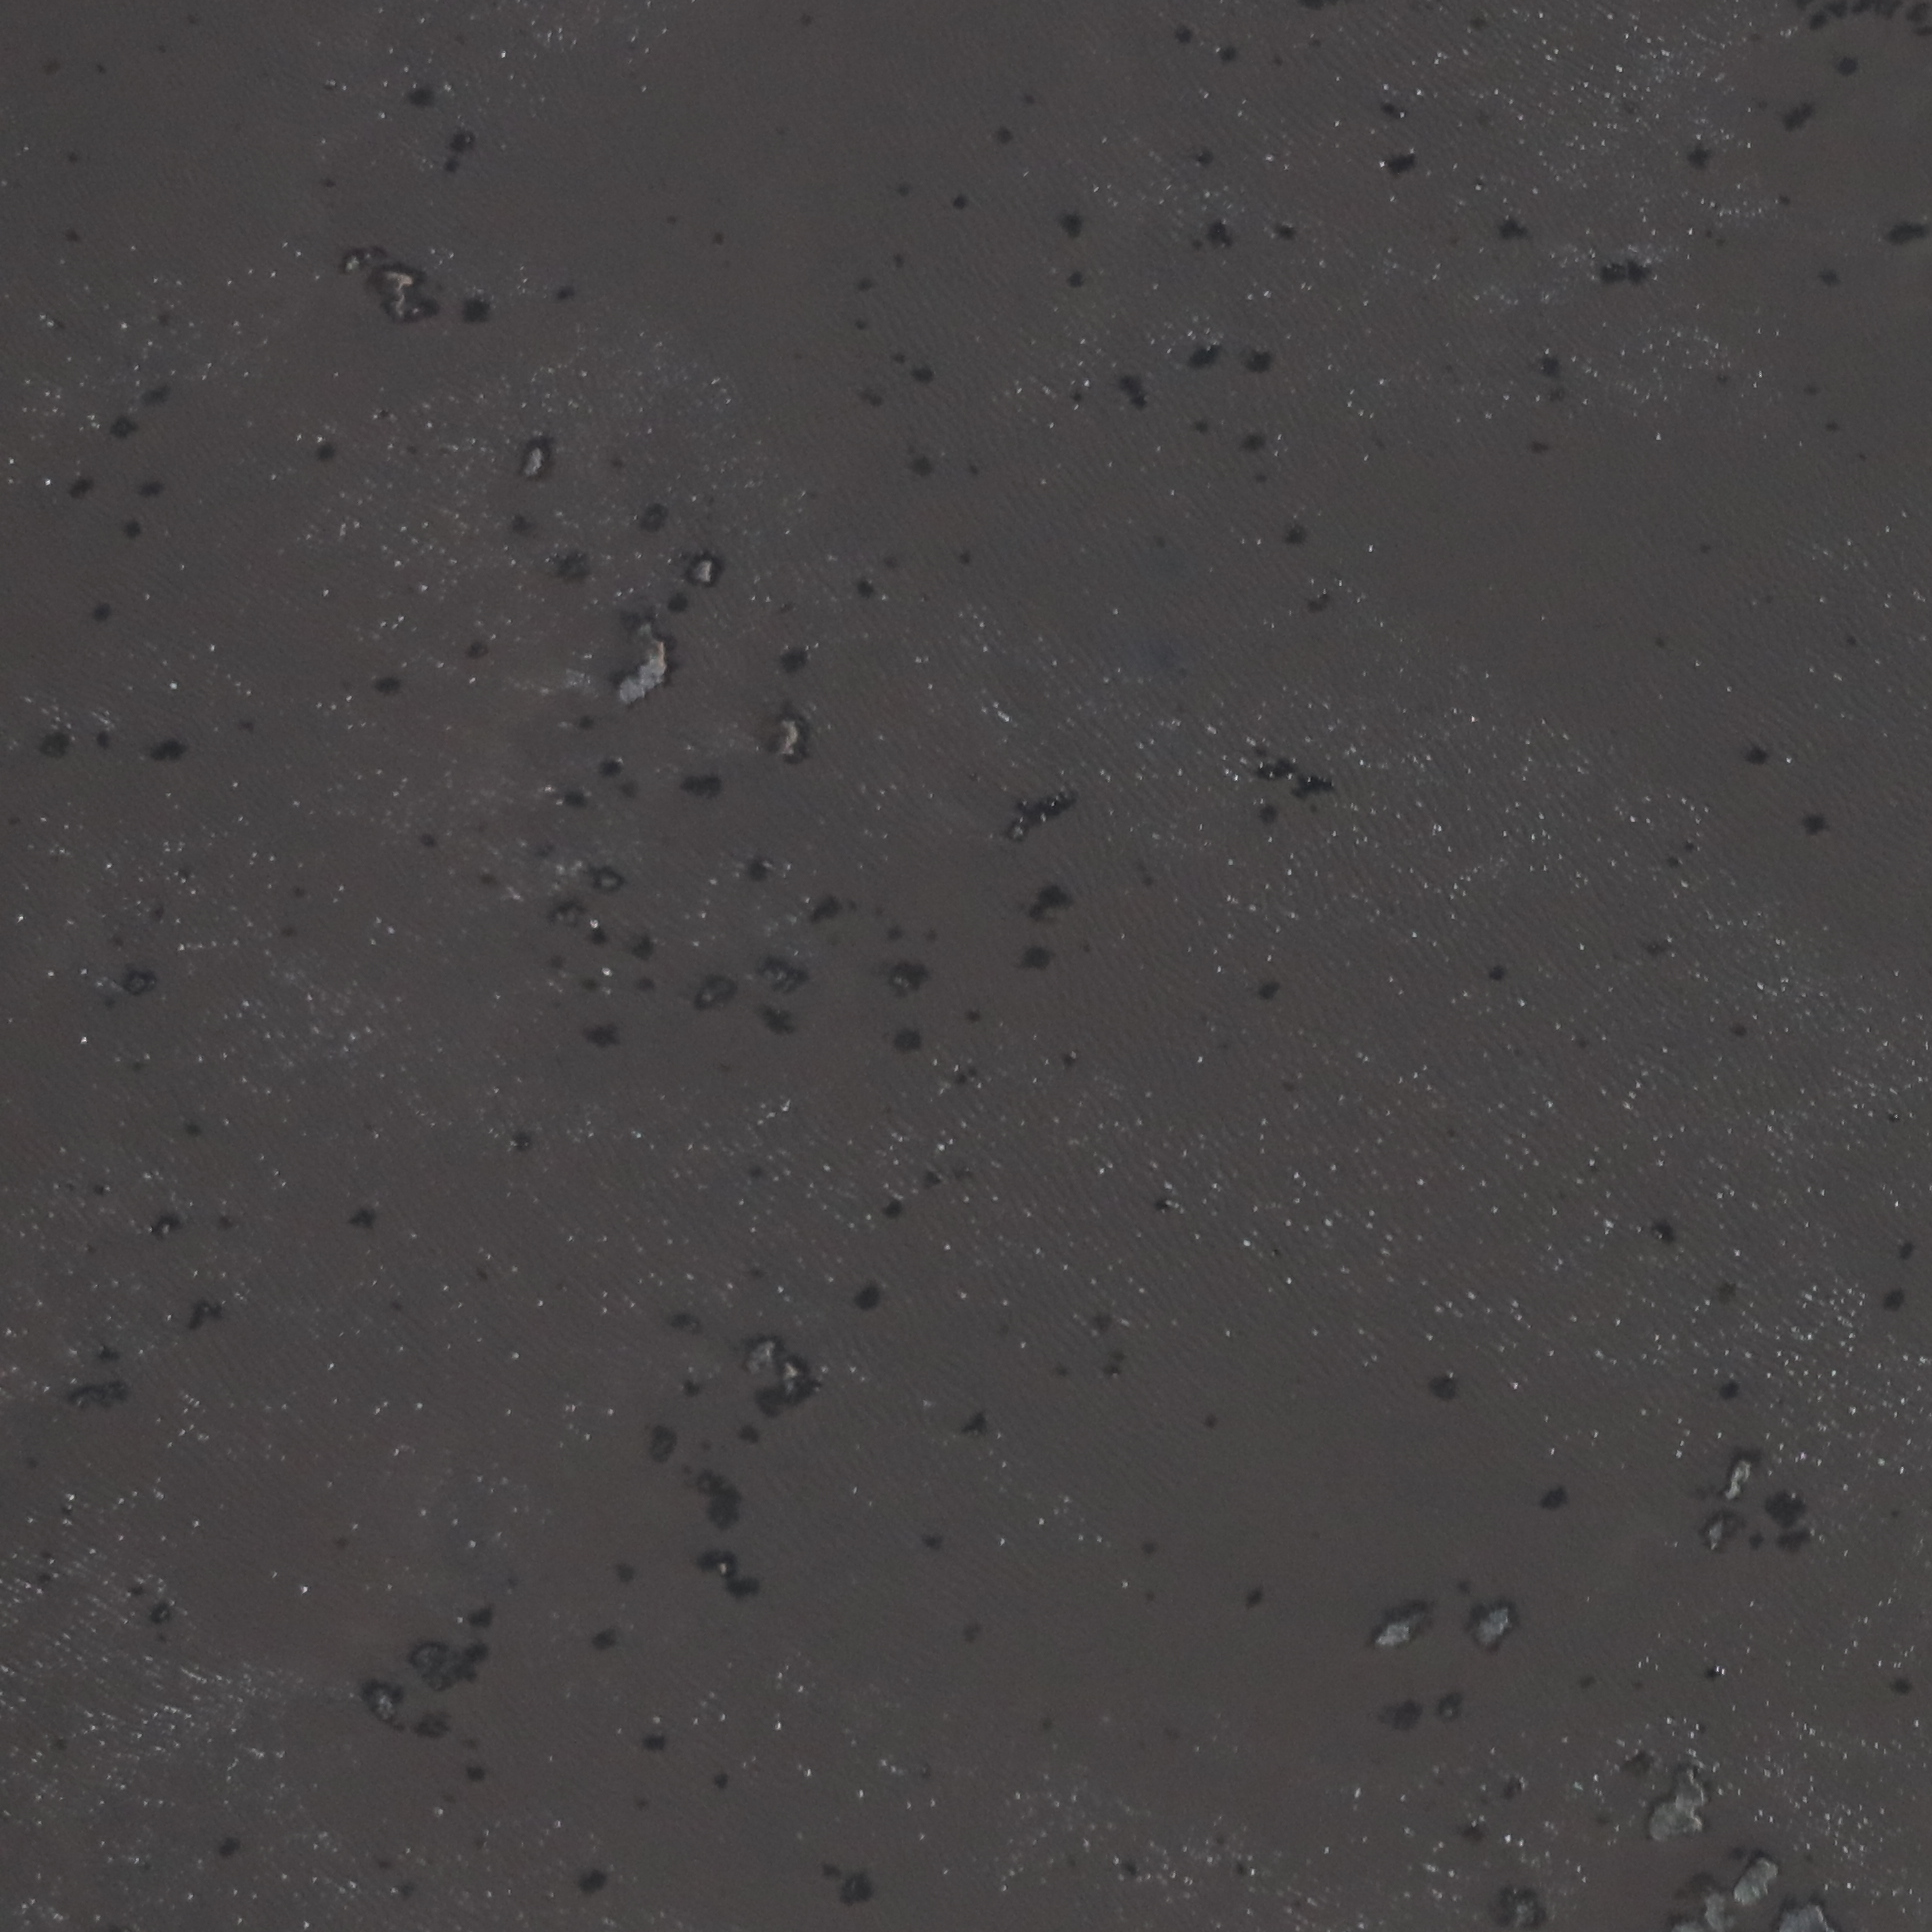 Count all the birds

0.